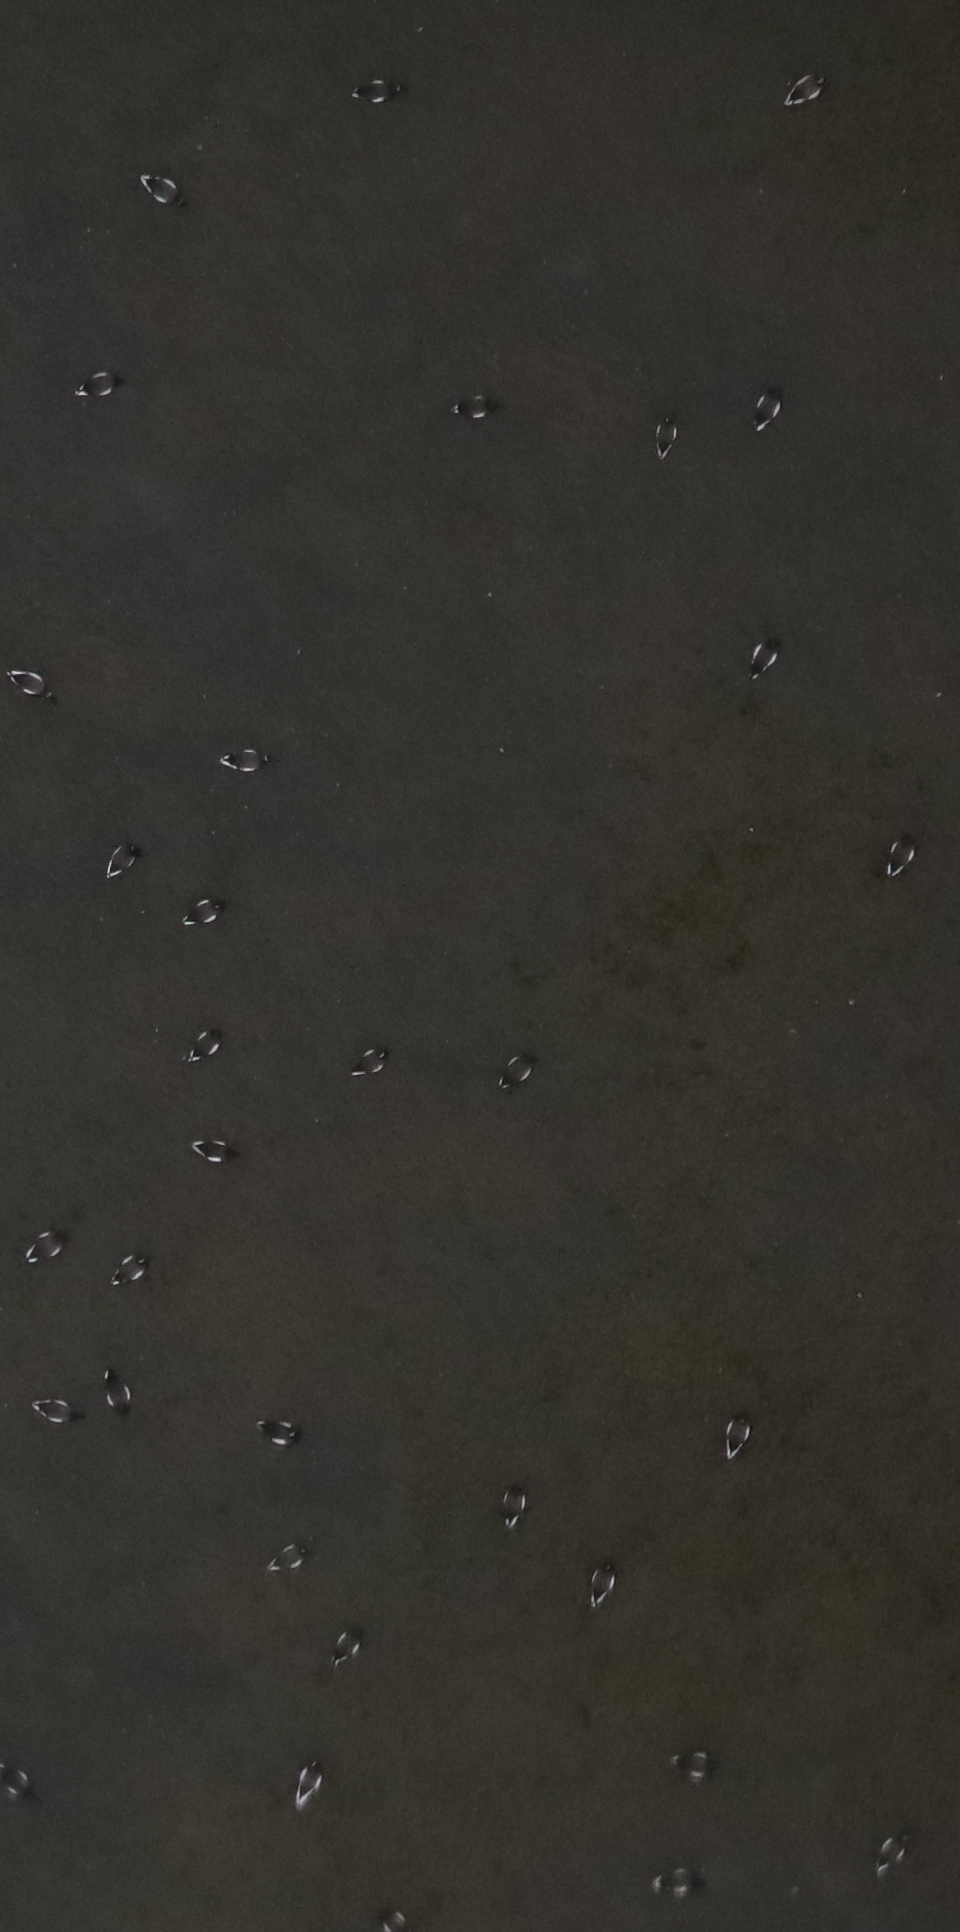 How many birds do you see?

33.